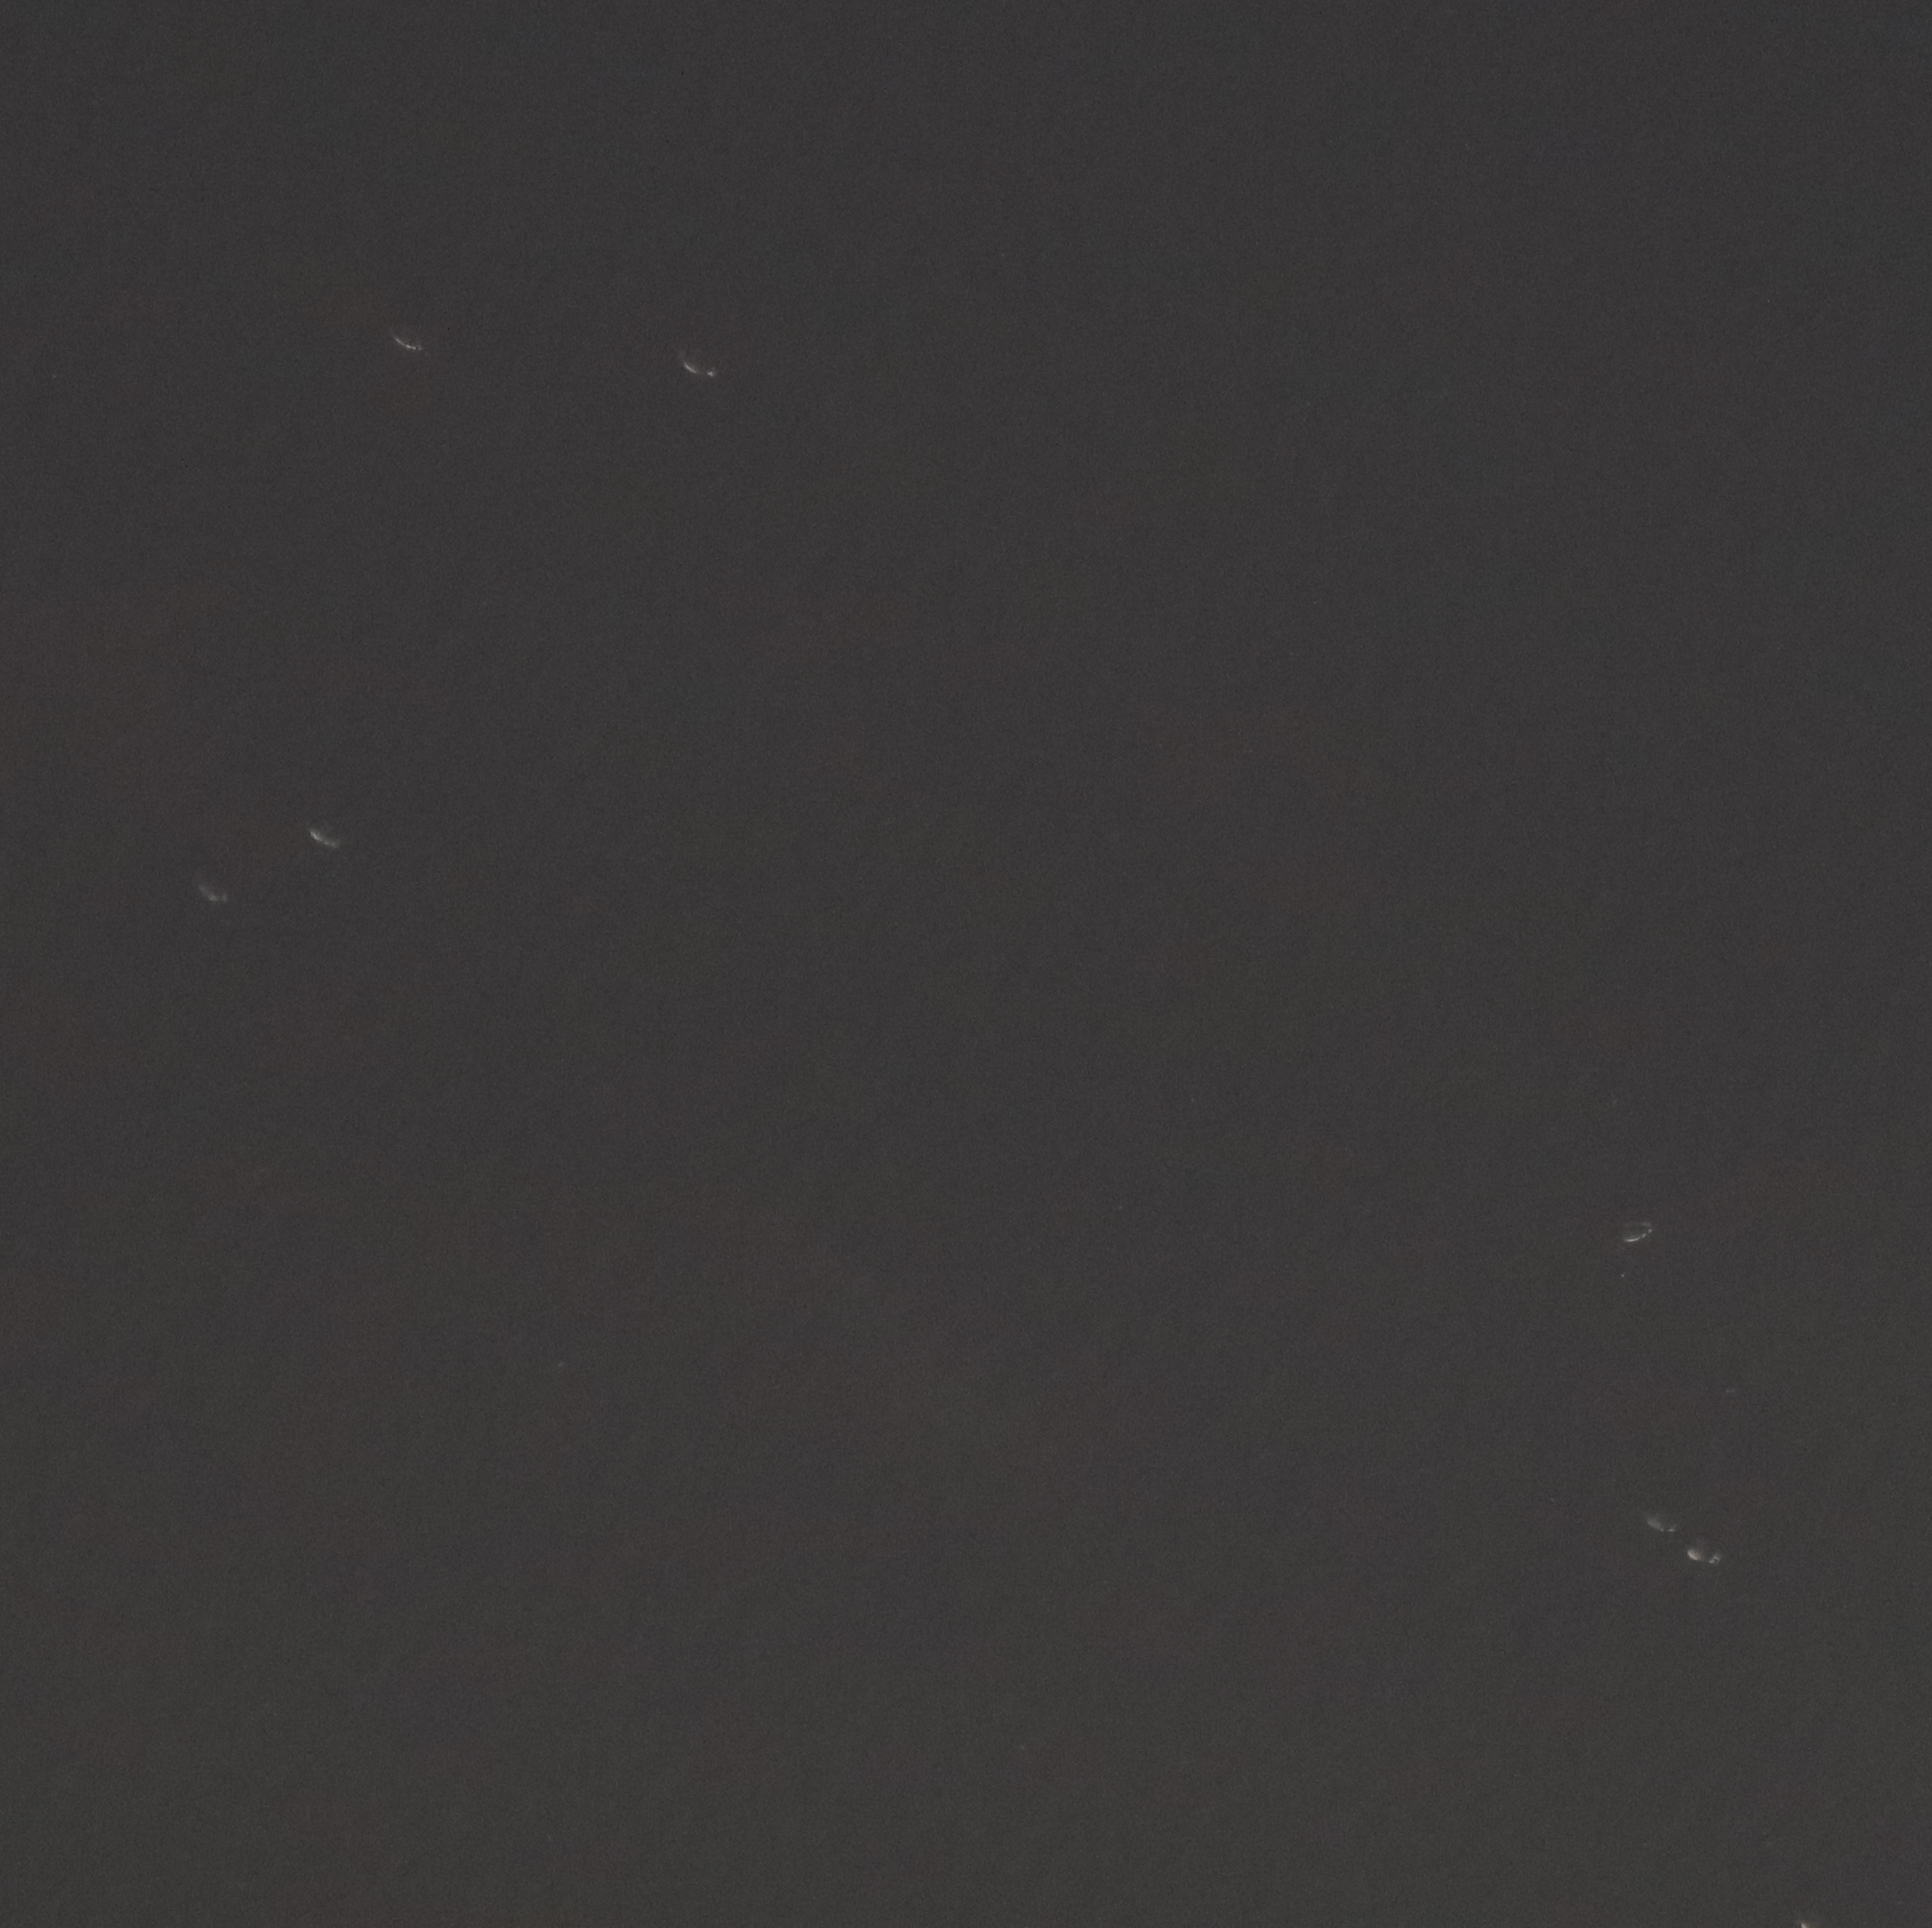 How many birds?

7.